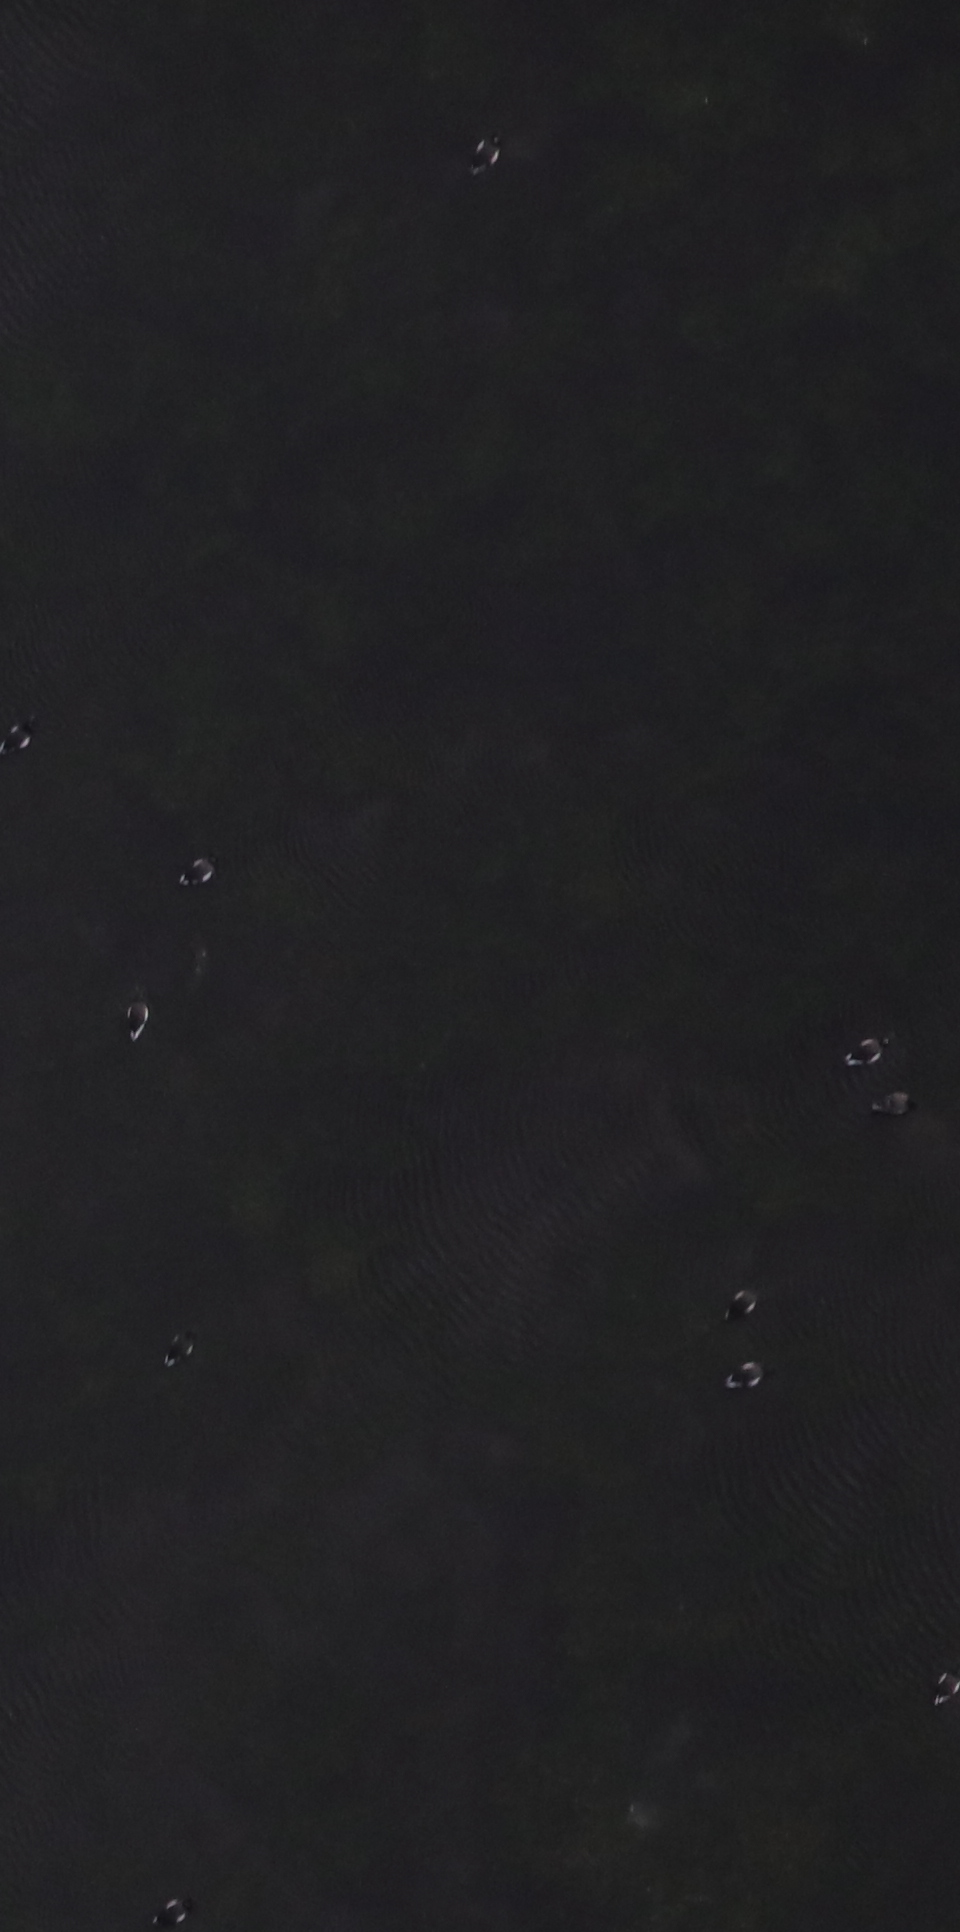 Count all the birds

11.